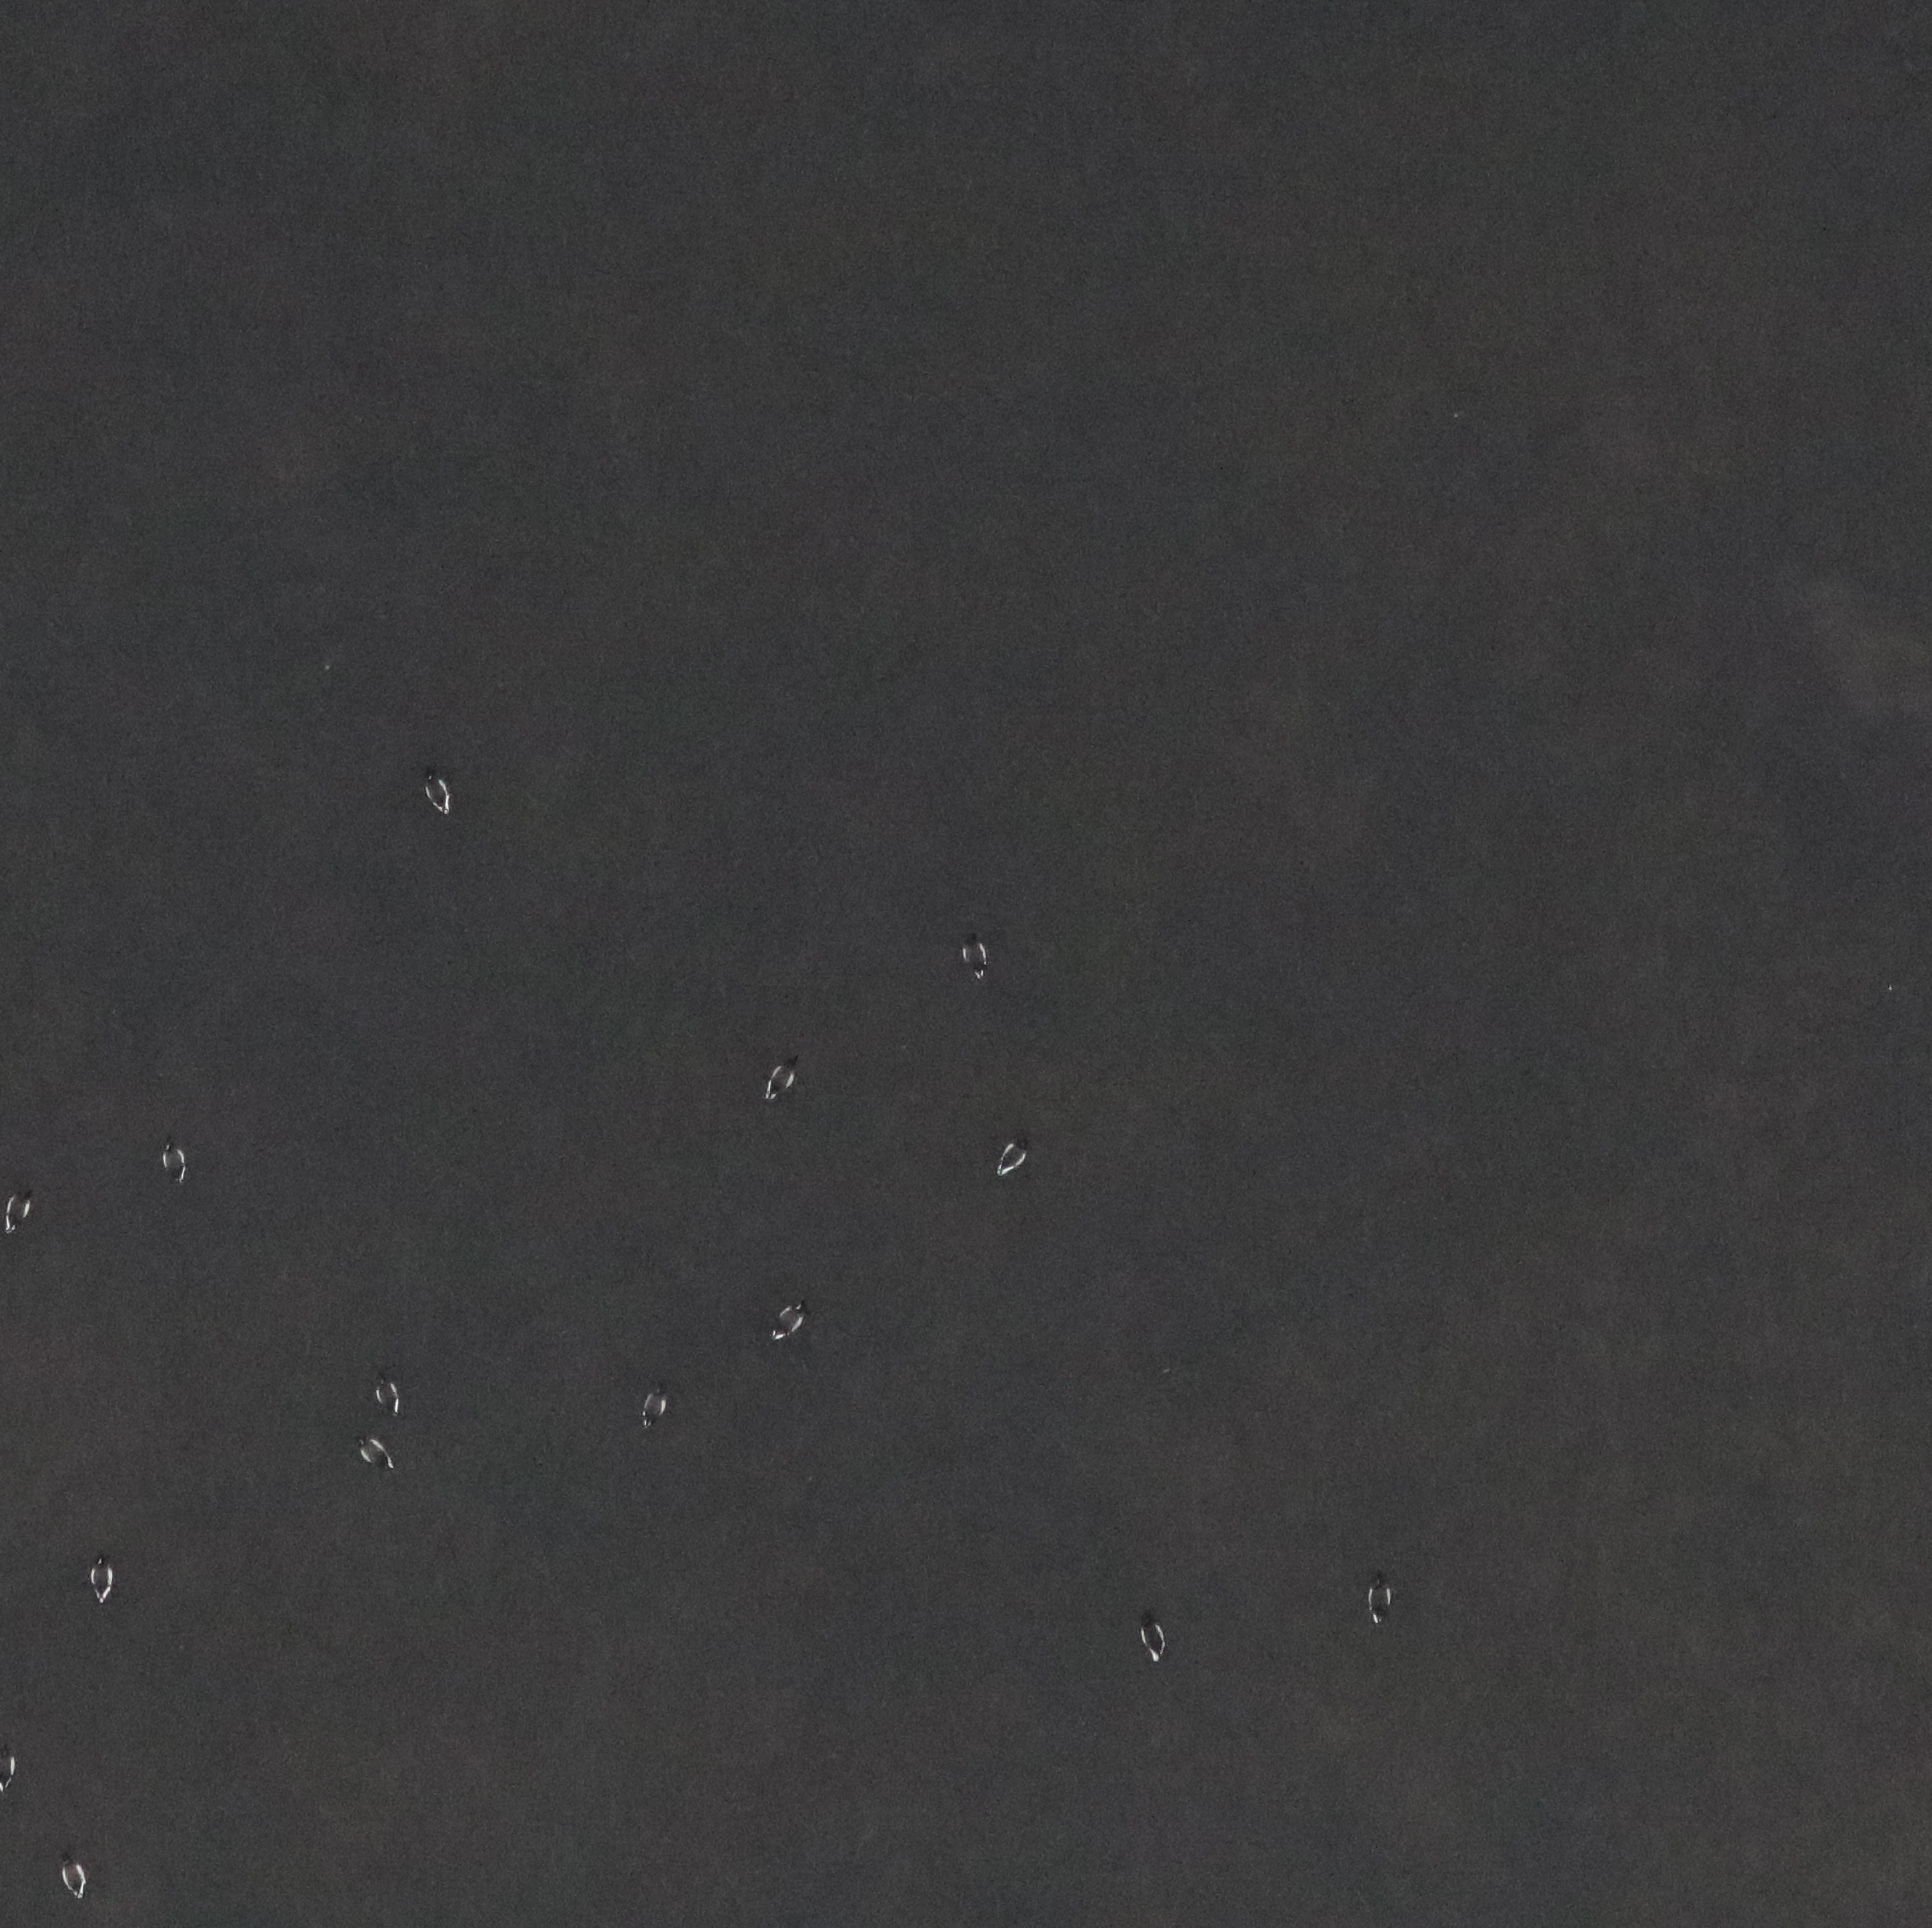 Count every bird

15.